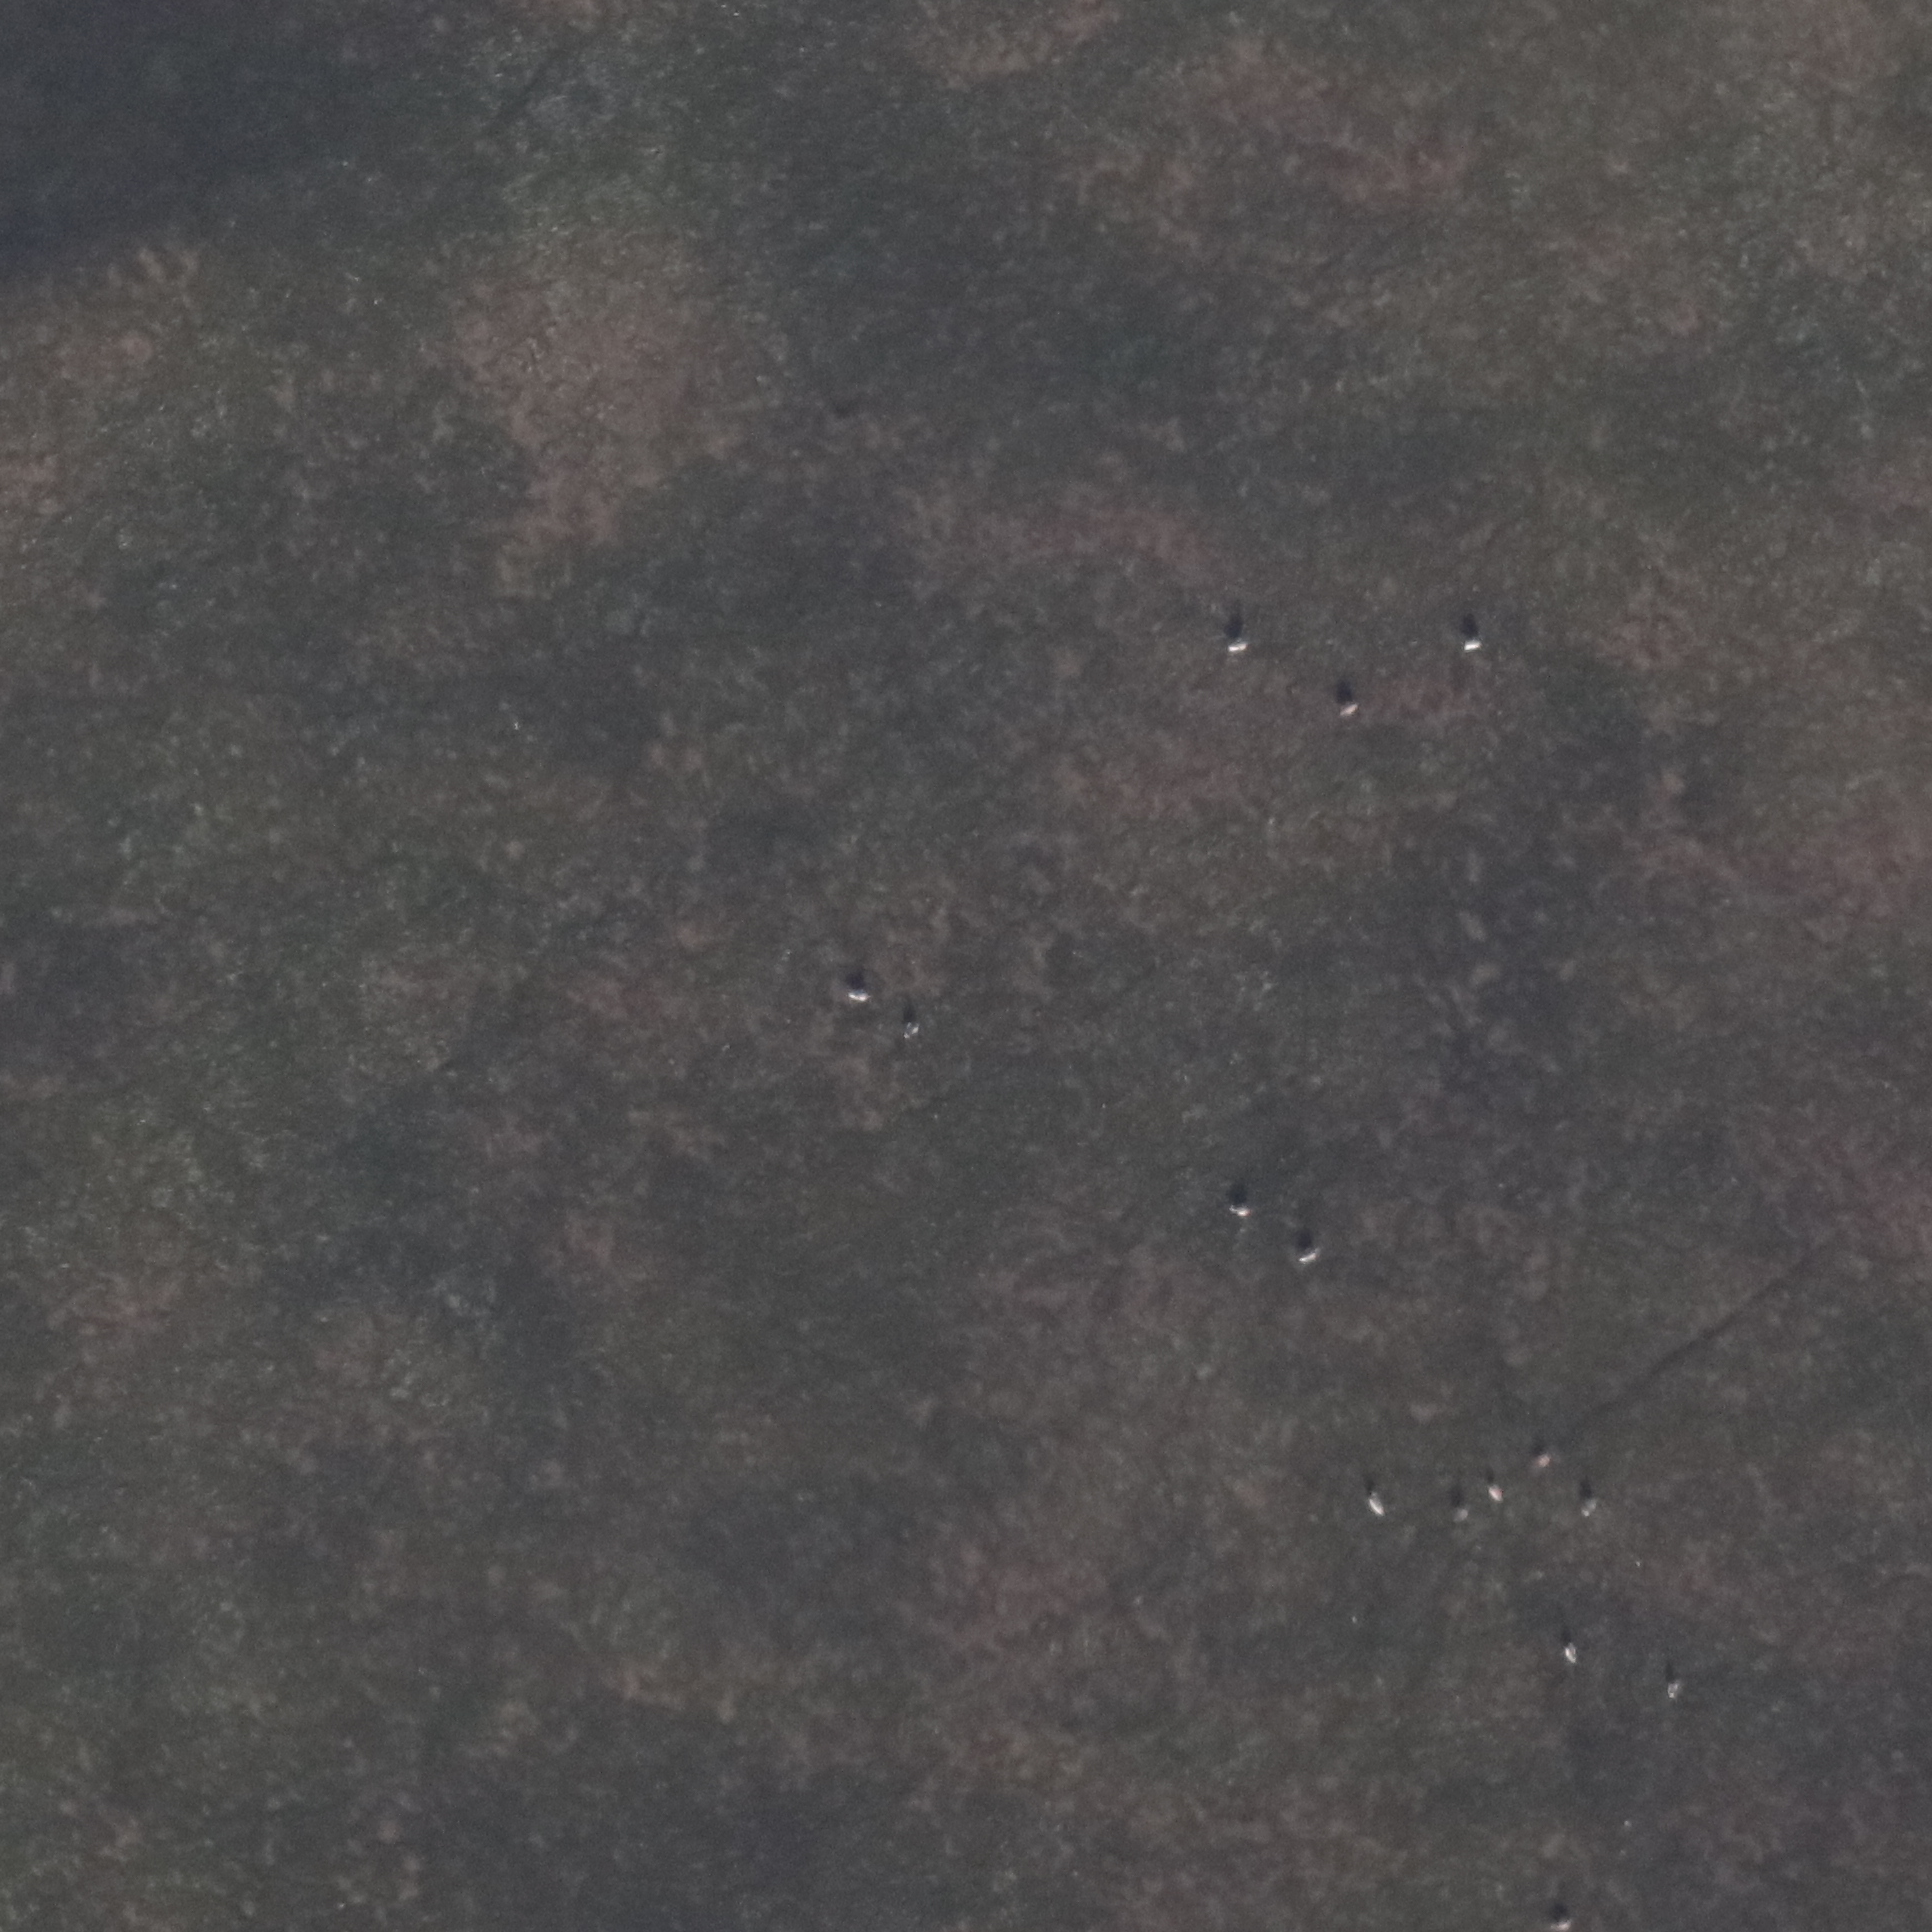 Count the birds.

15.